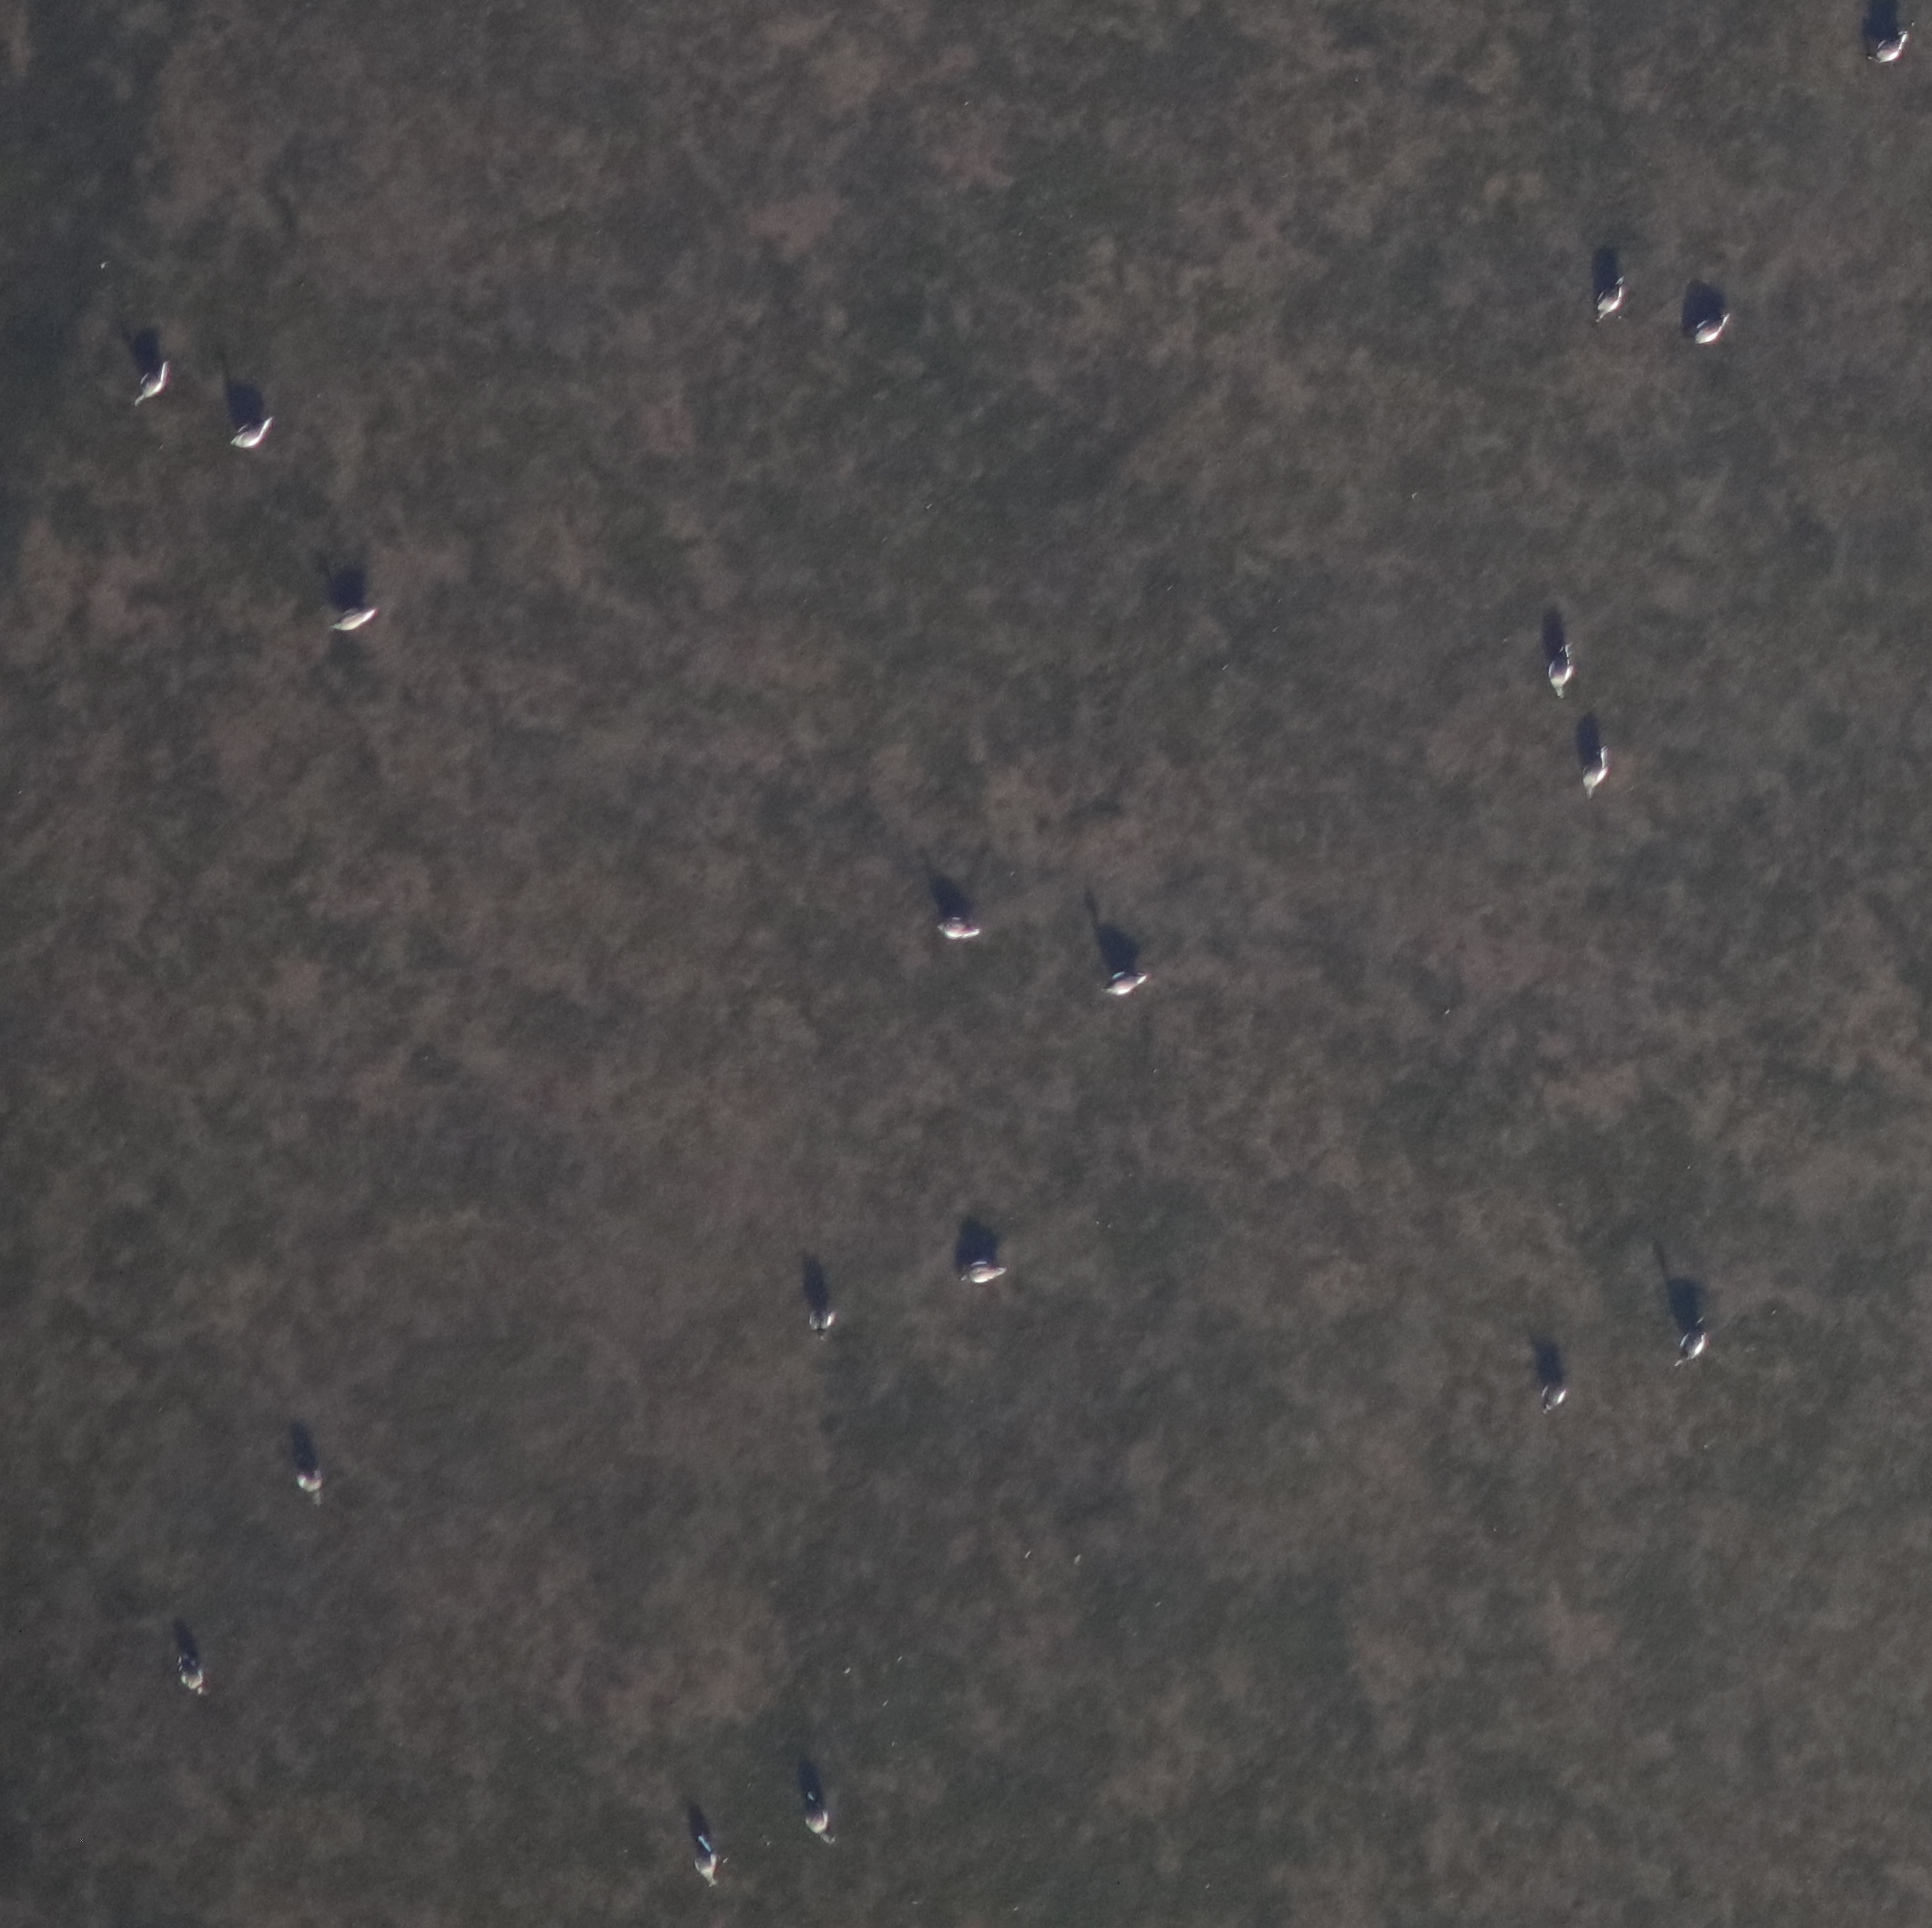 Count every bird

18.